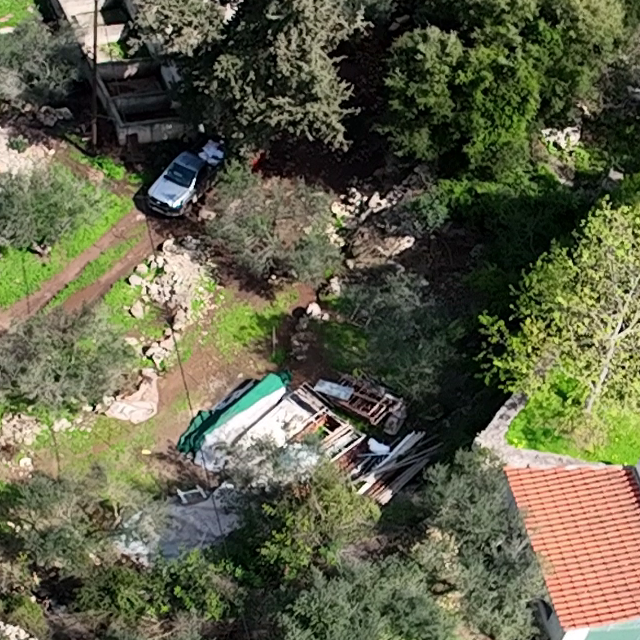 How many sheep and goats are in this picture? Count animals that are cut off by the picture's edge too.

0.